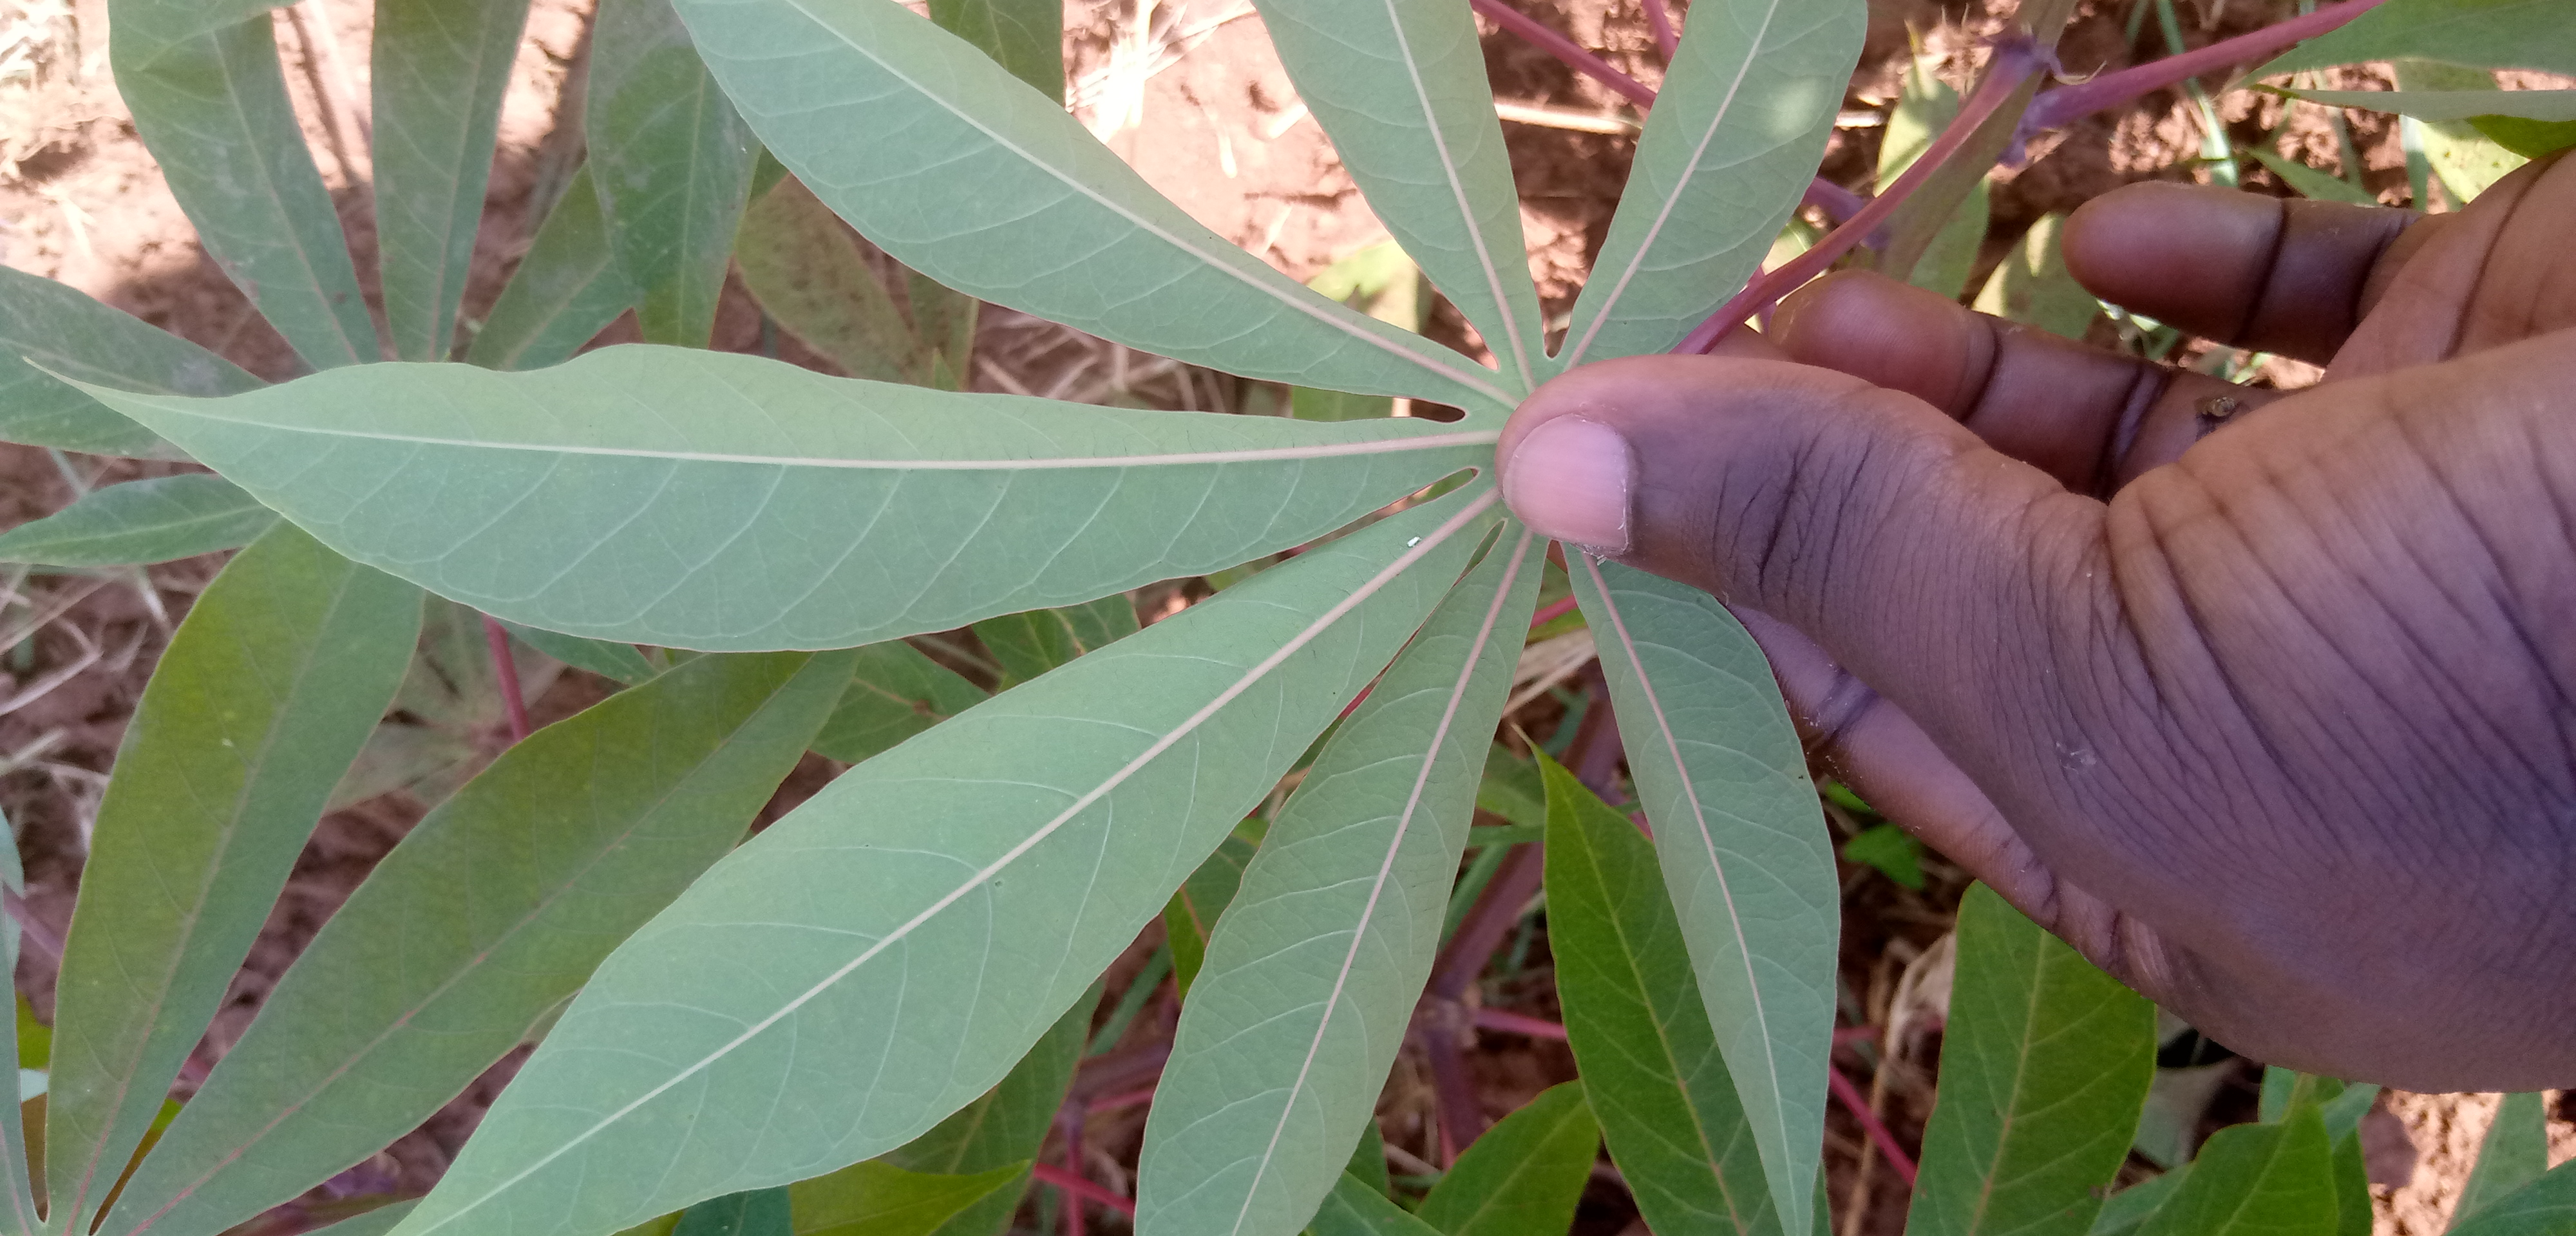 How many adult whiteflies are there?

1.